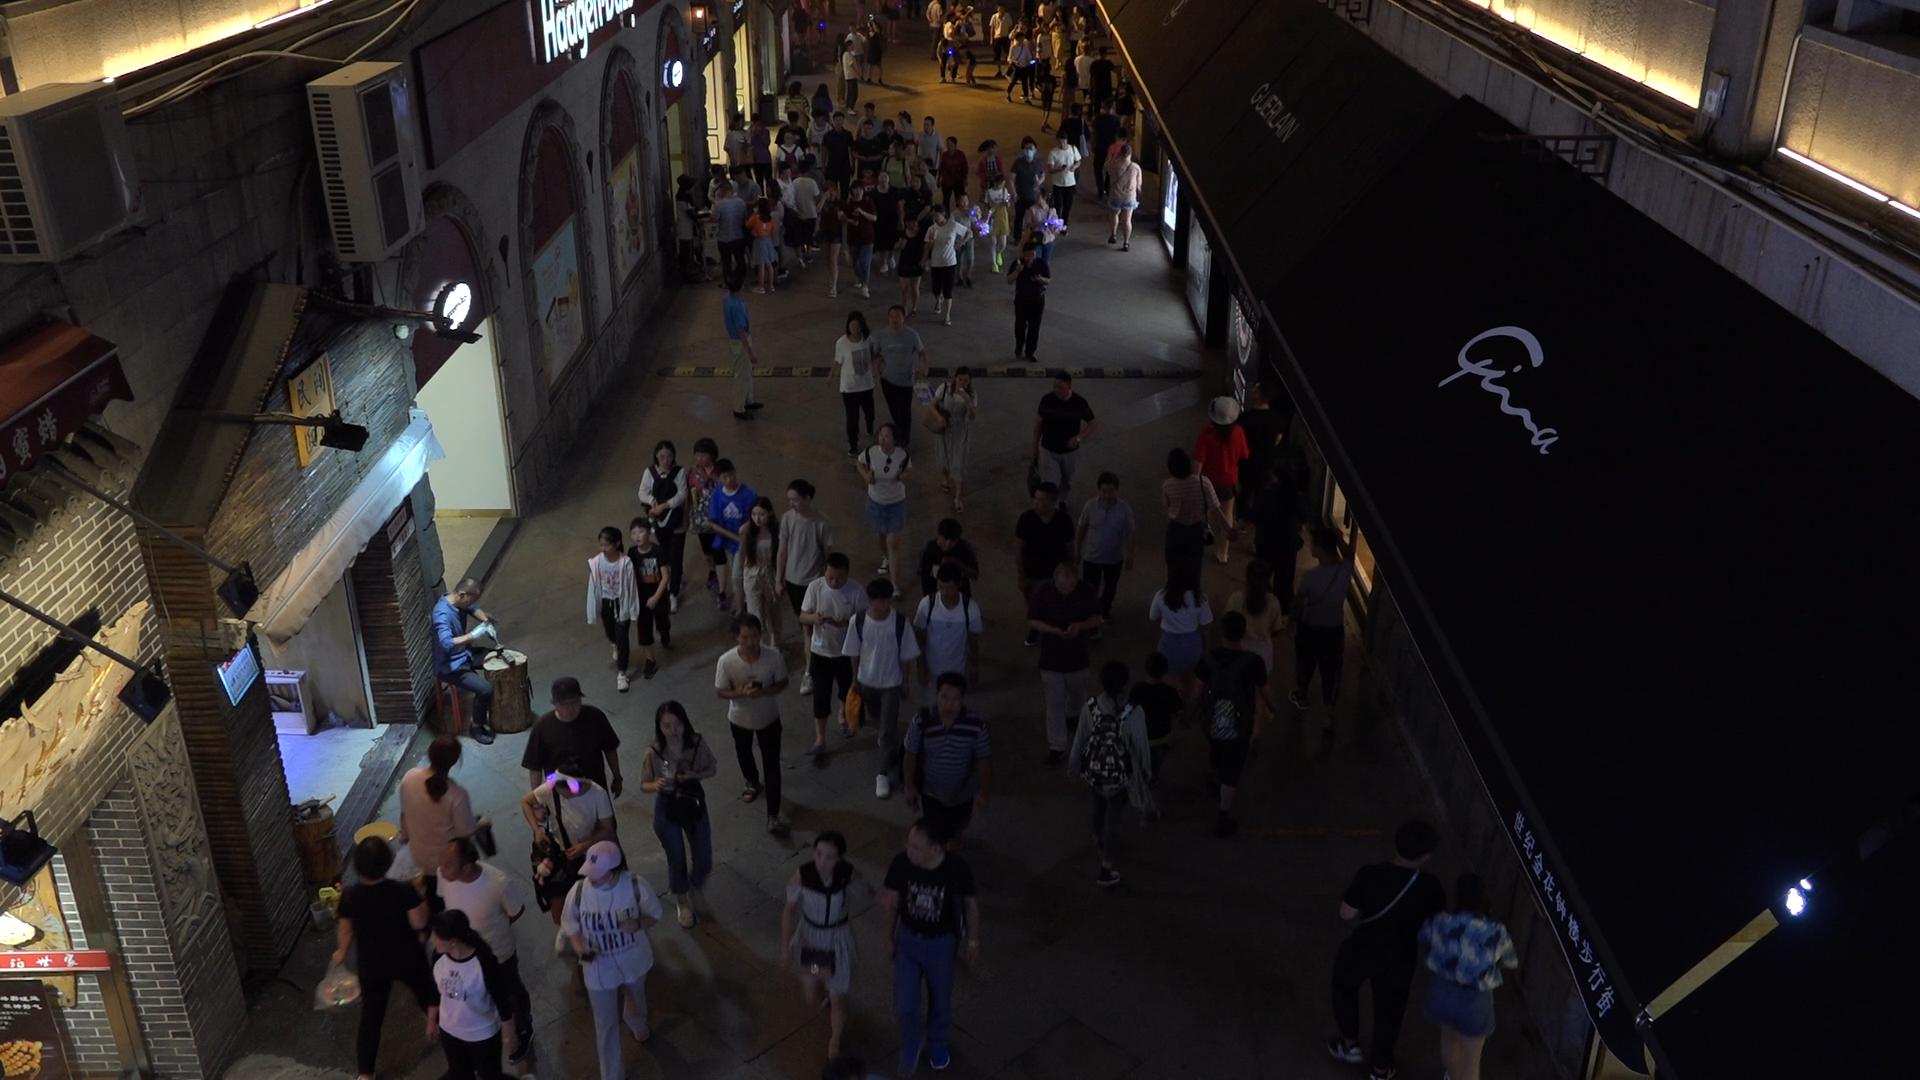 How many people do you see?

114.